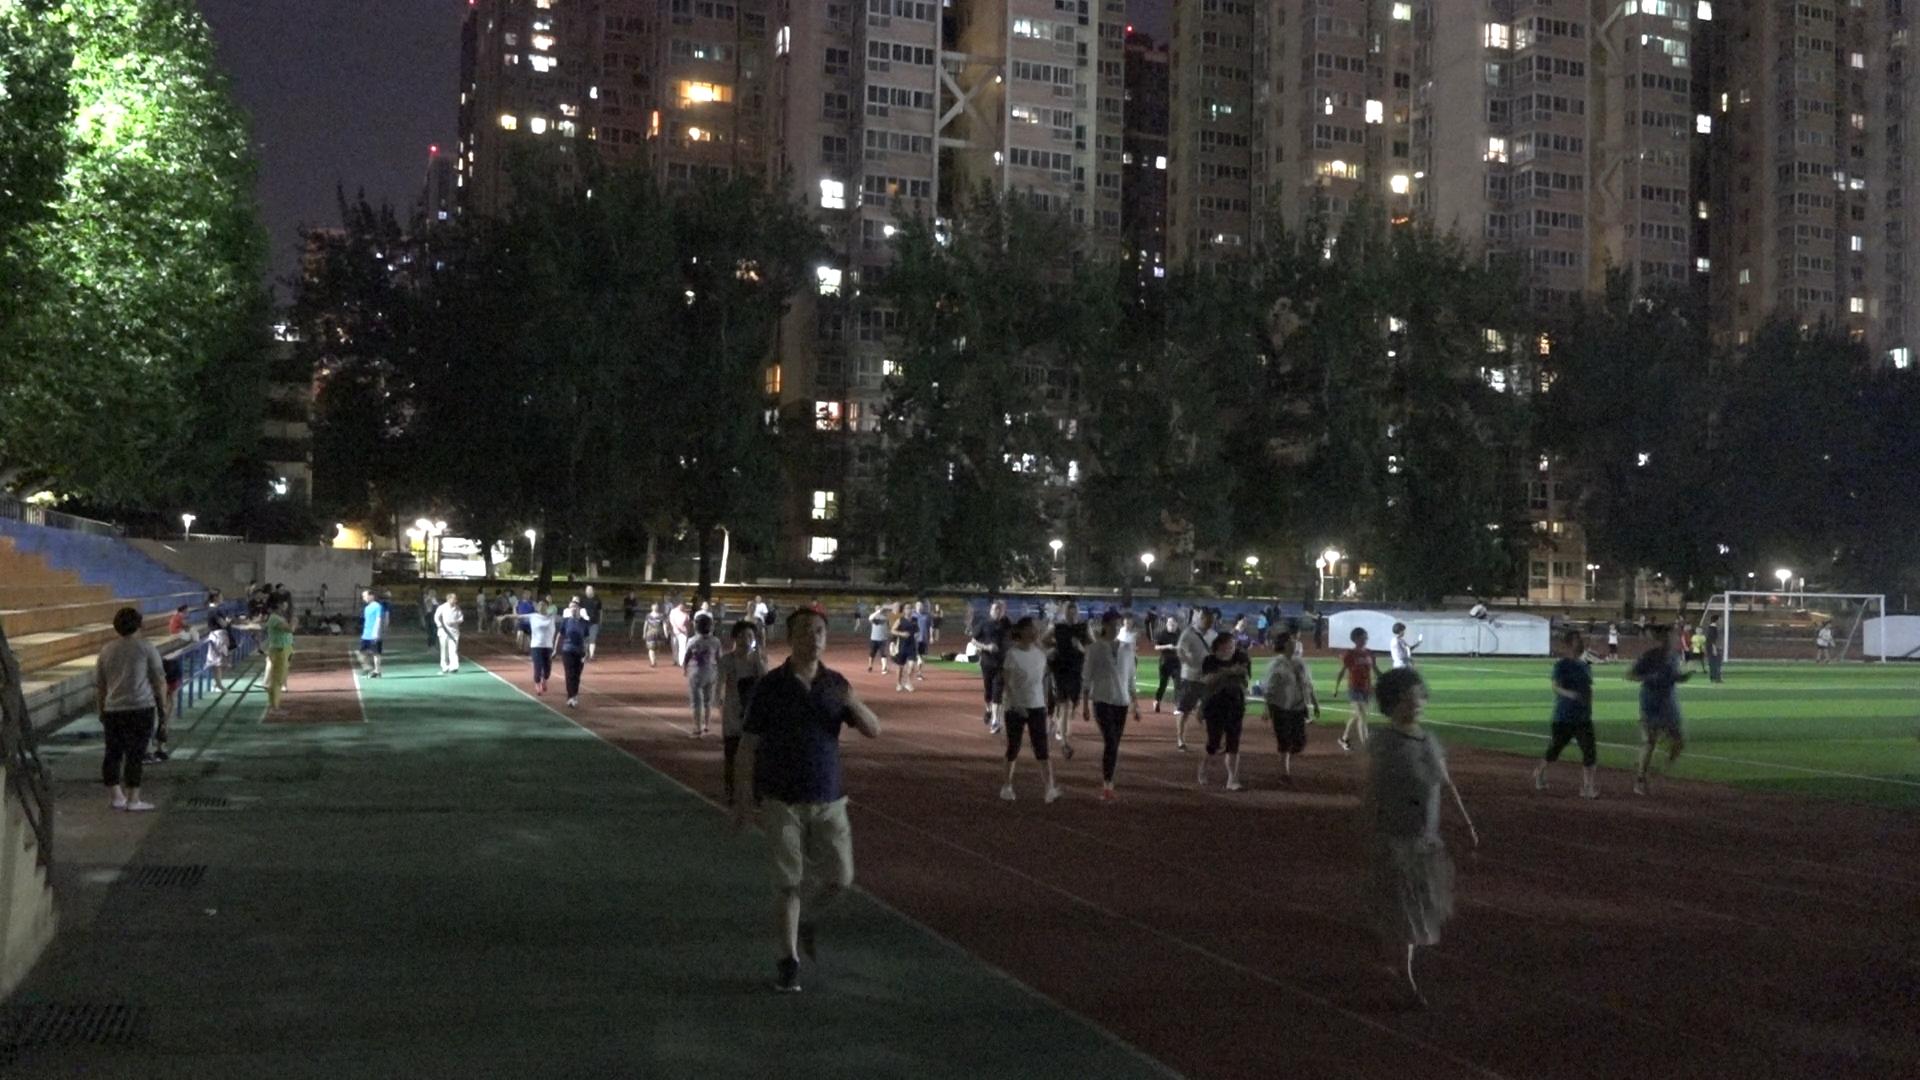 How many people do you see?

105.